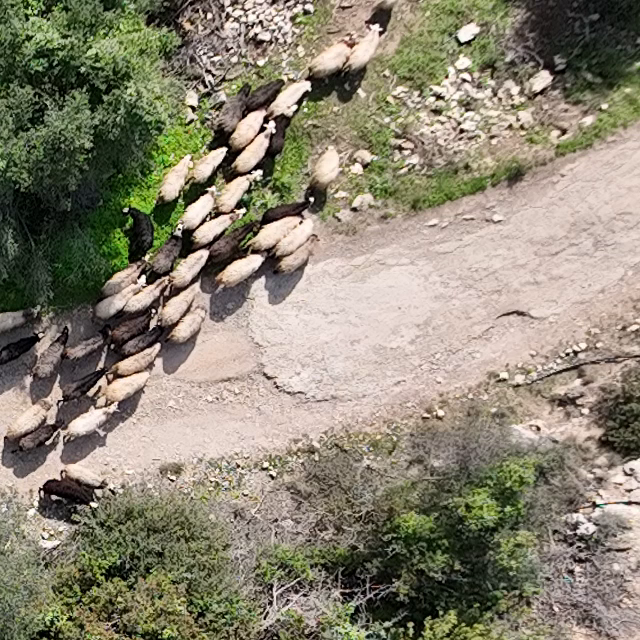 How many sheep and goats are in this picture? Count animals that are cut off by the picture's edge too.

42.